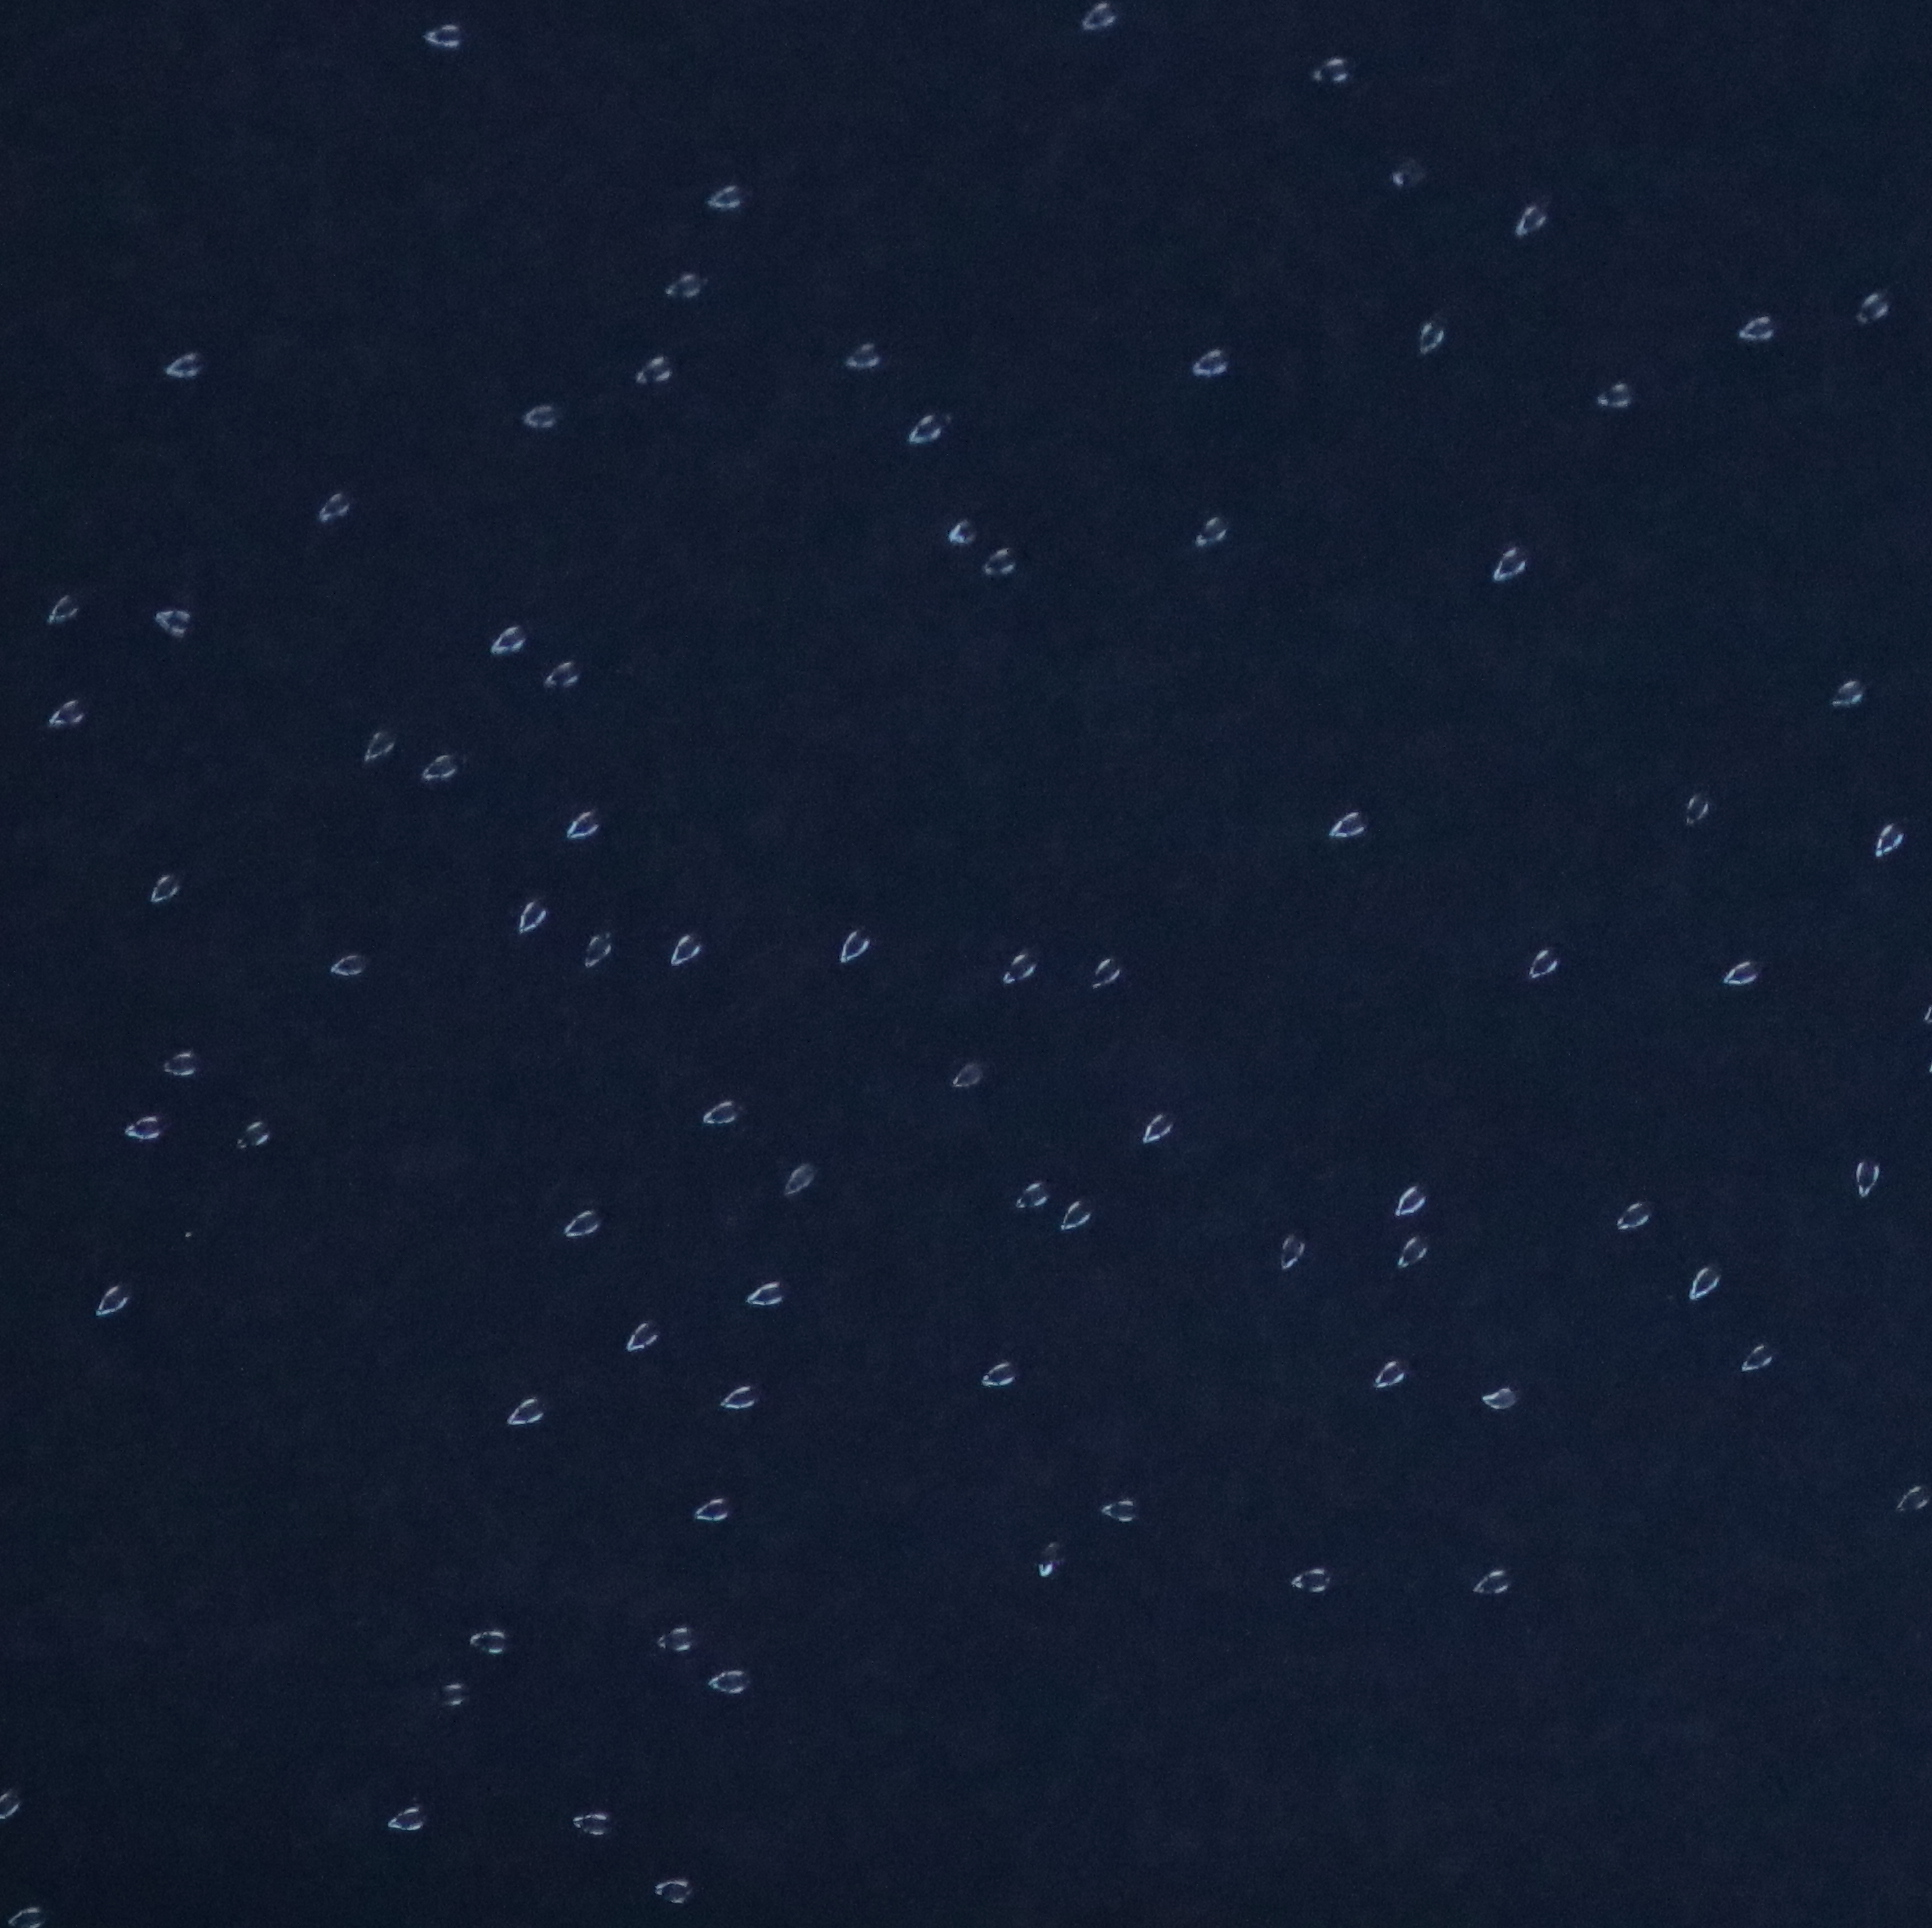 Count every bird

84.